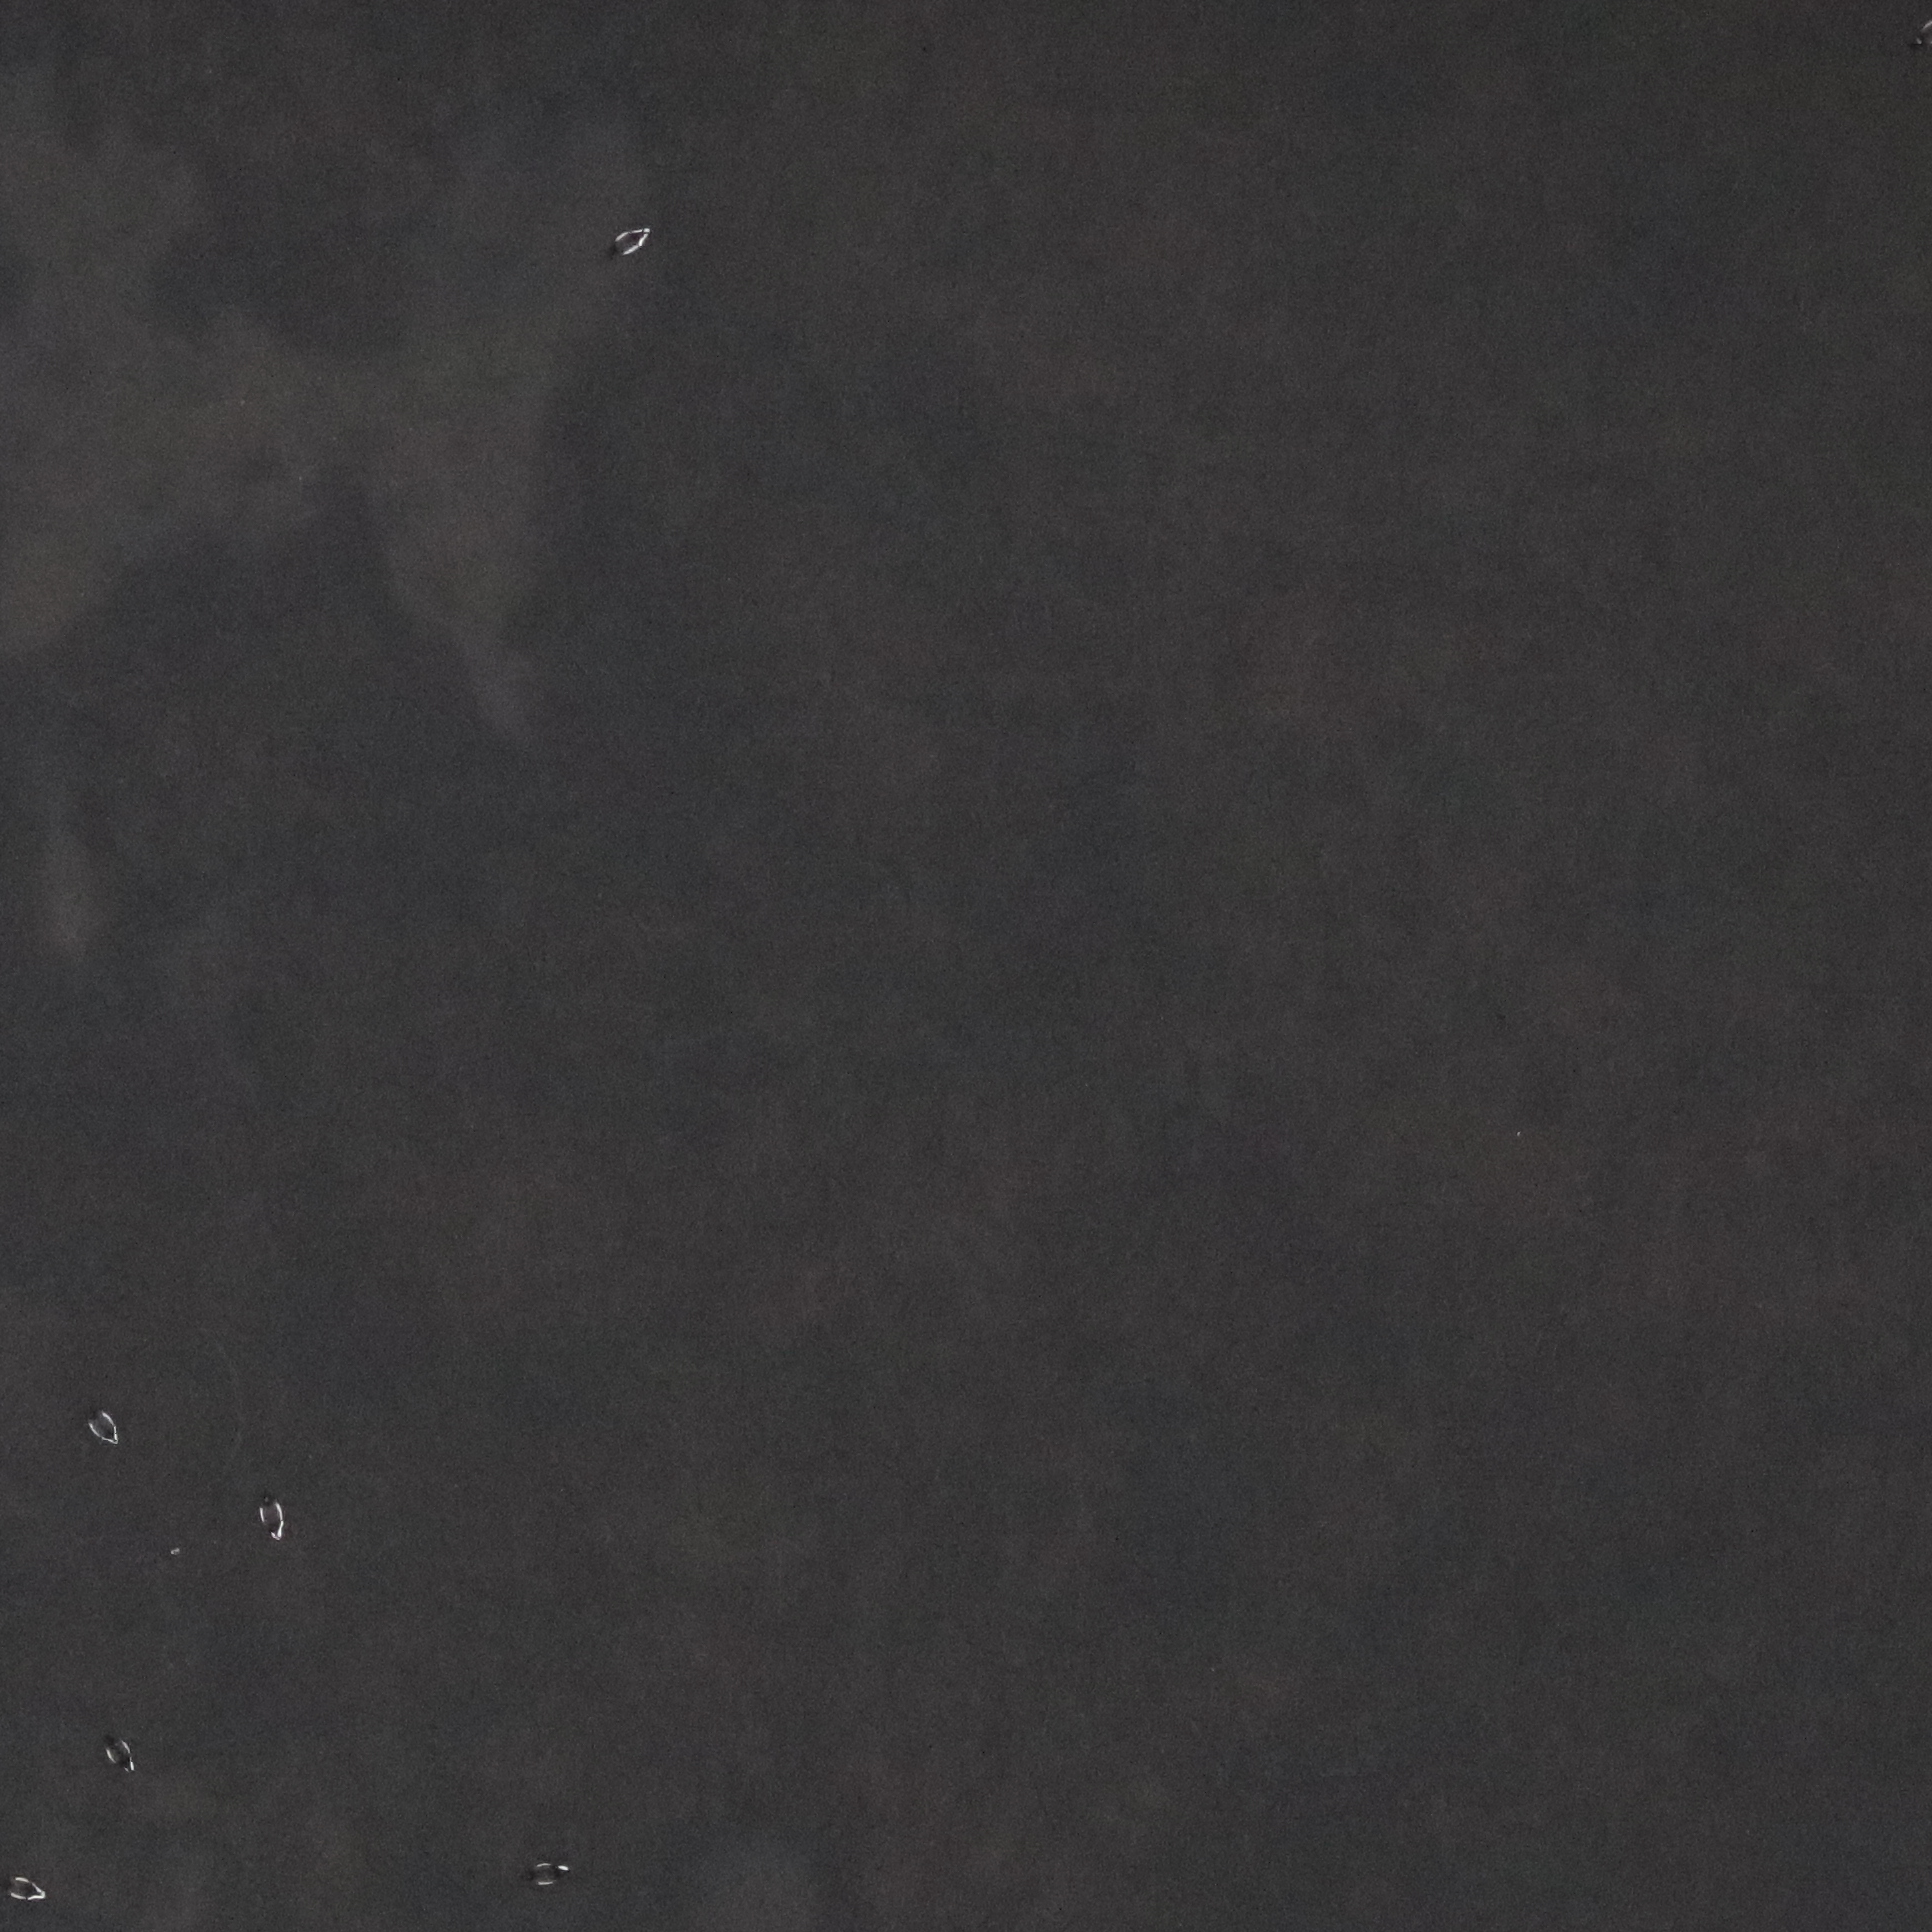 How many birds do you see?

6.